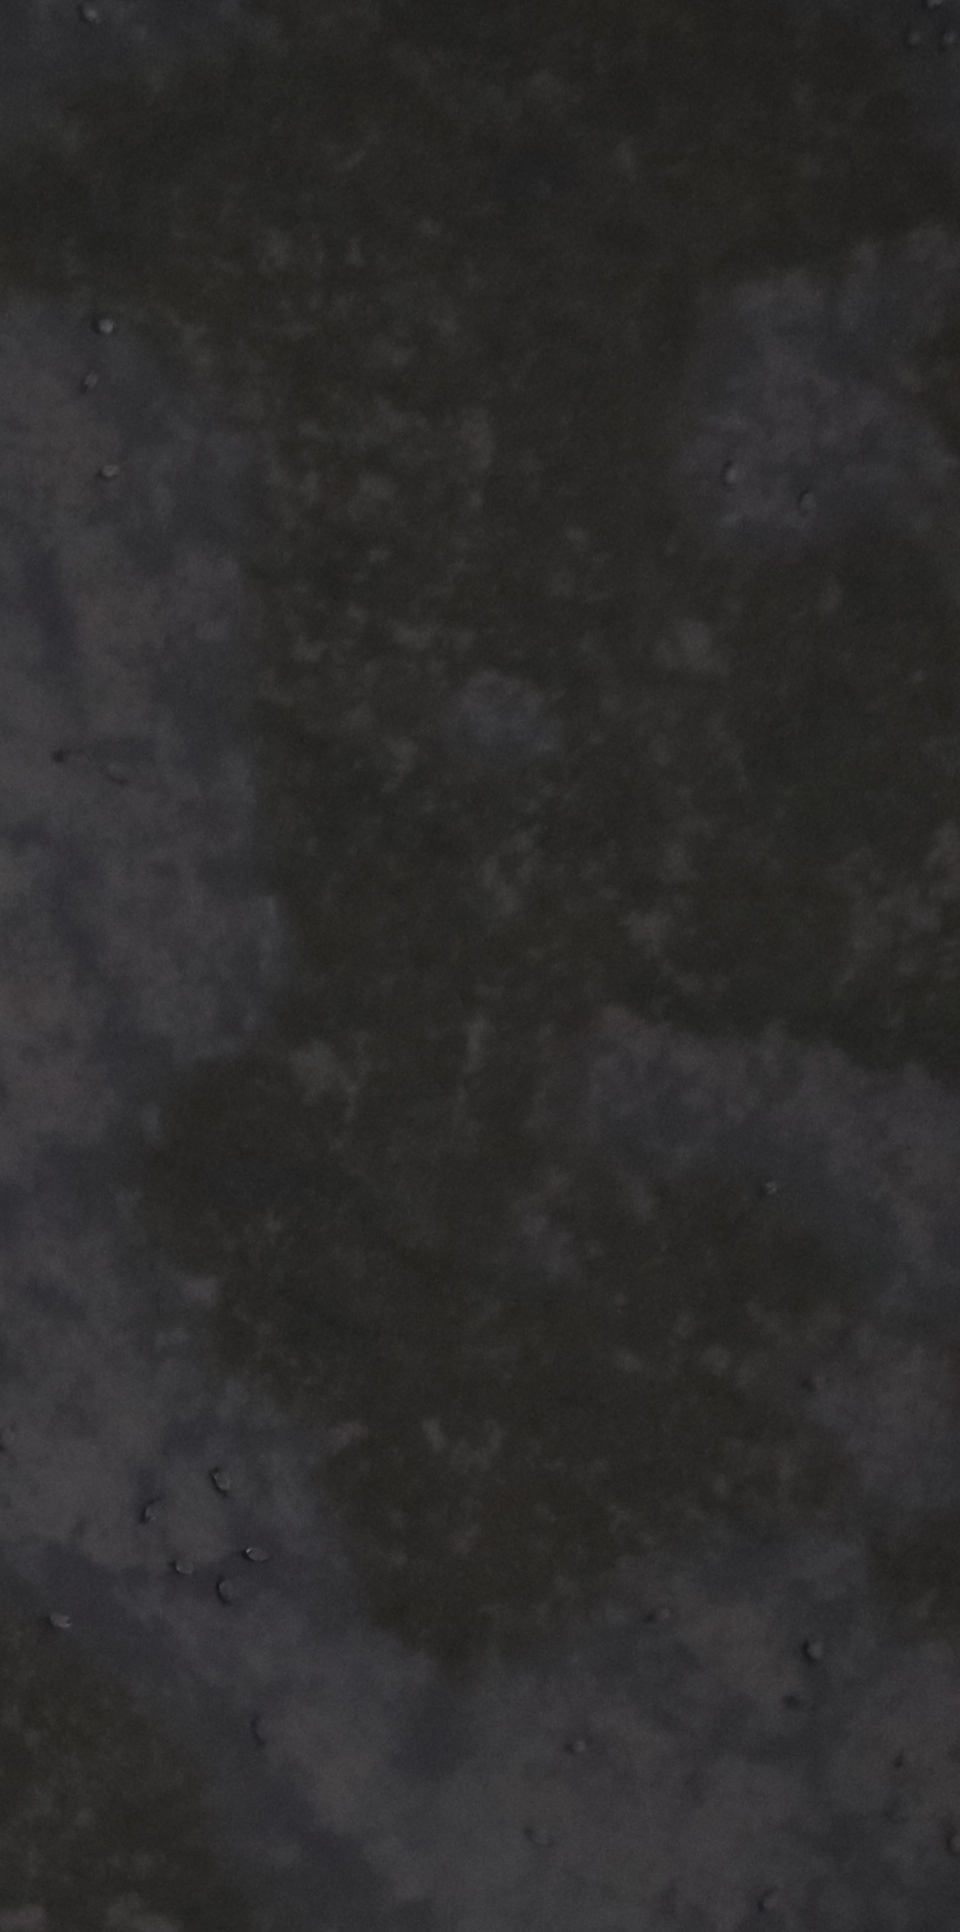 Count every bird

25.